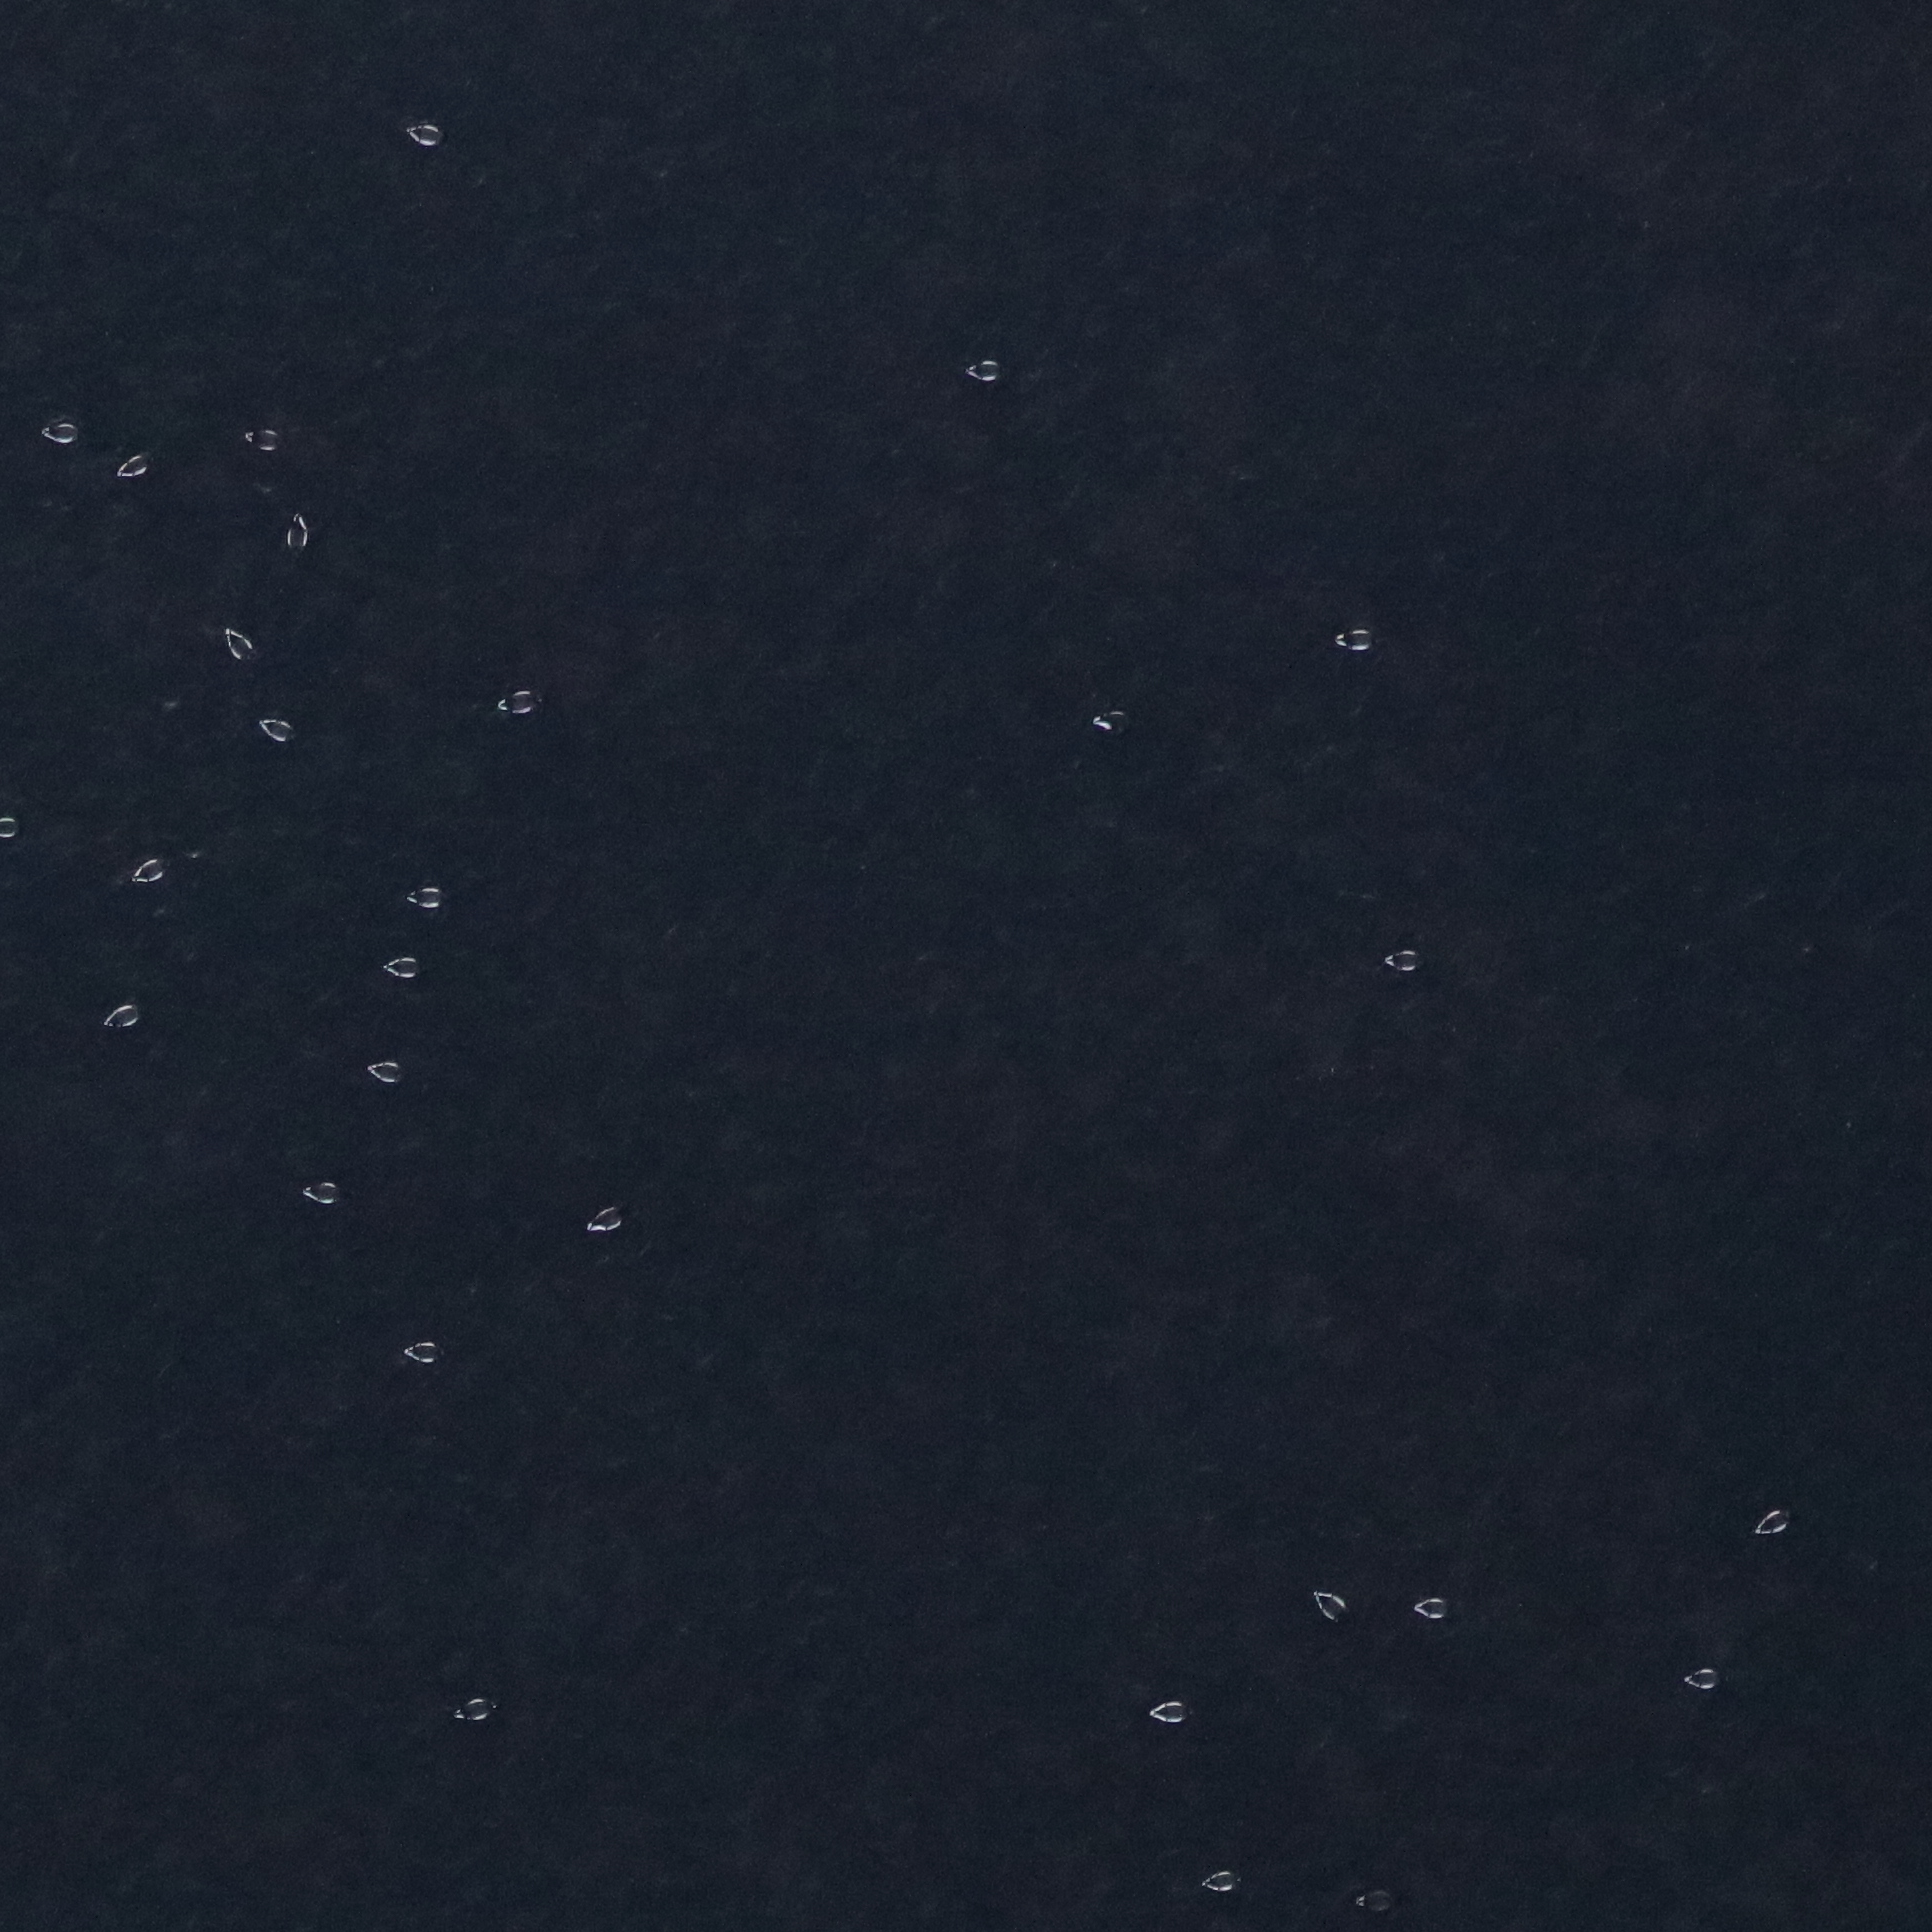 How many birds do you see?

29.